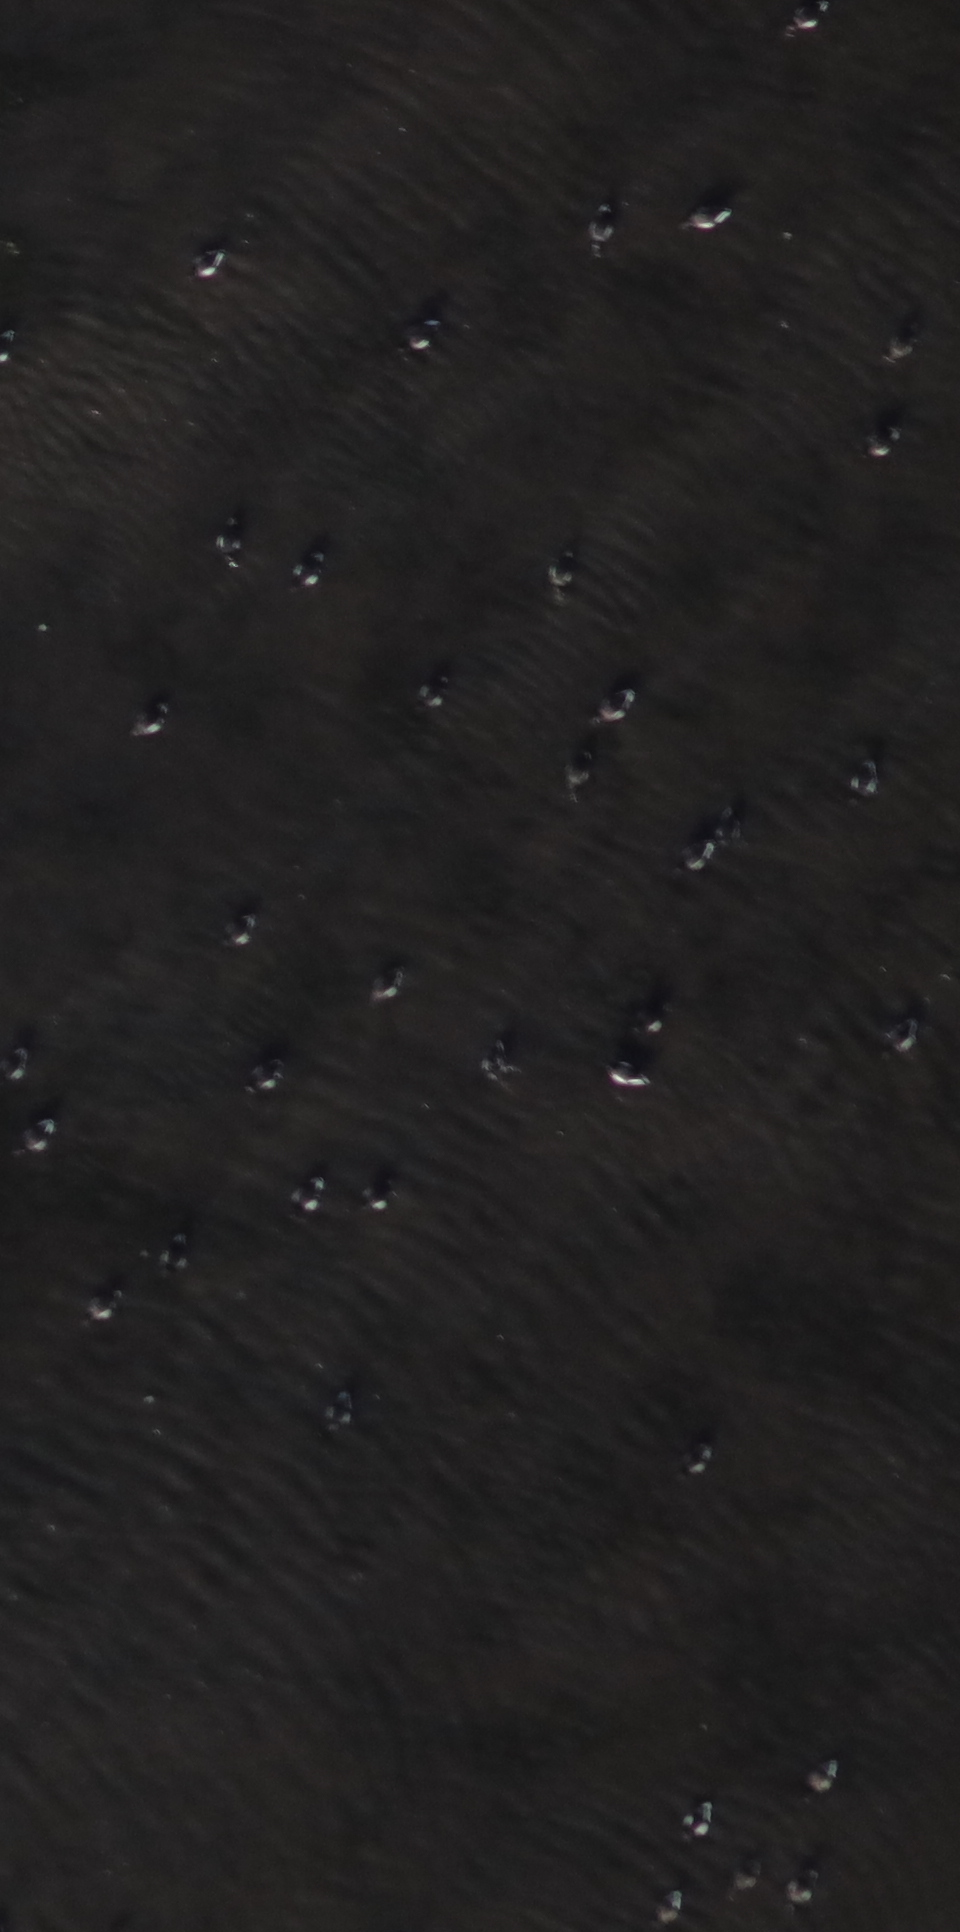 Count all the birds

36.